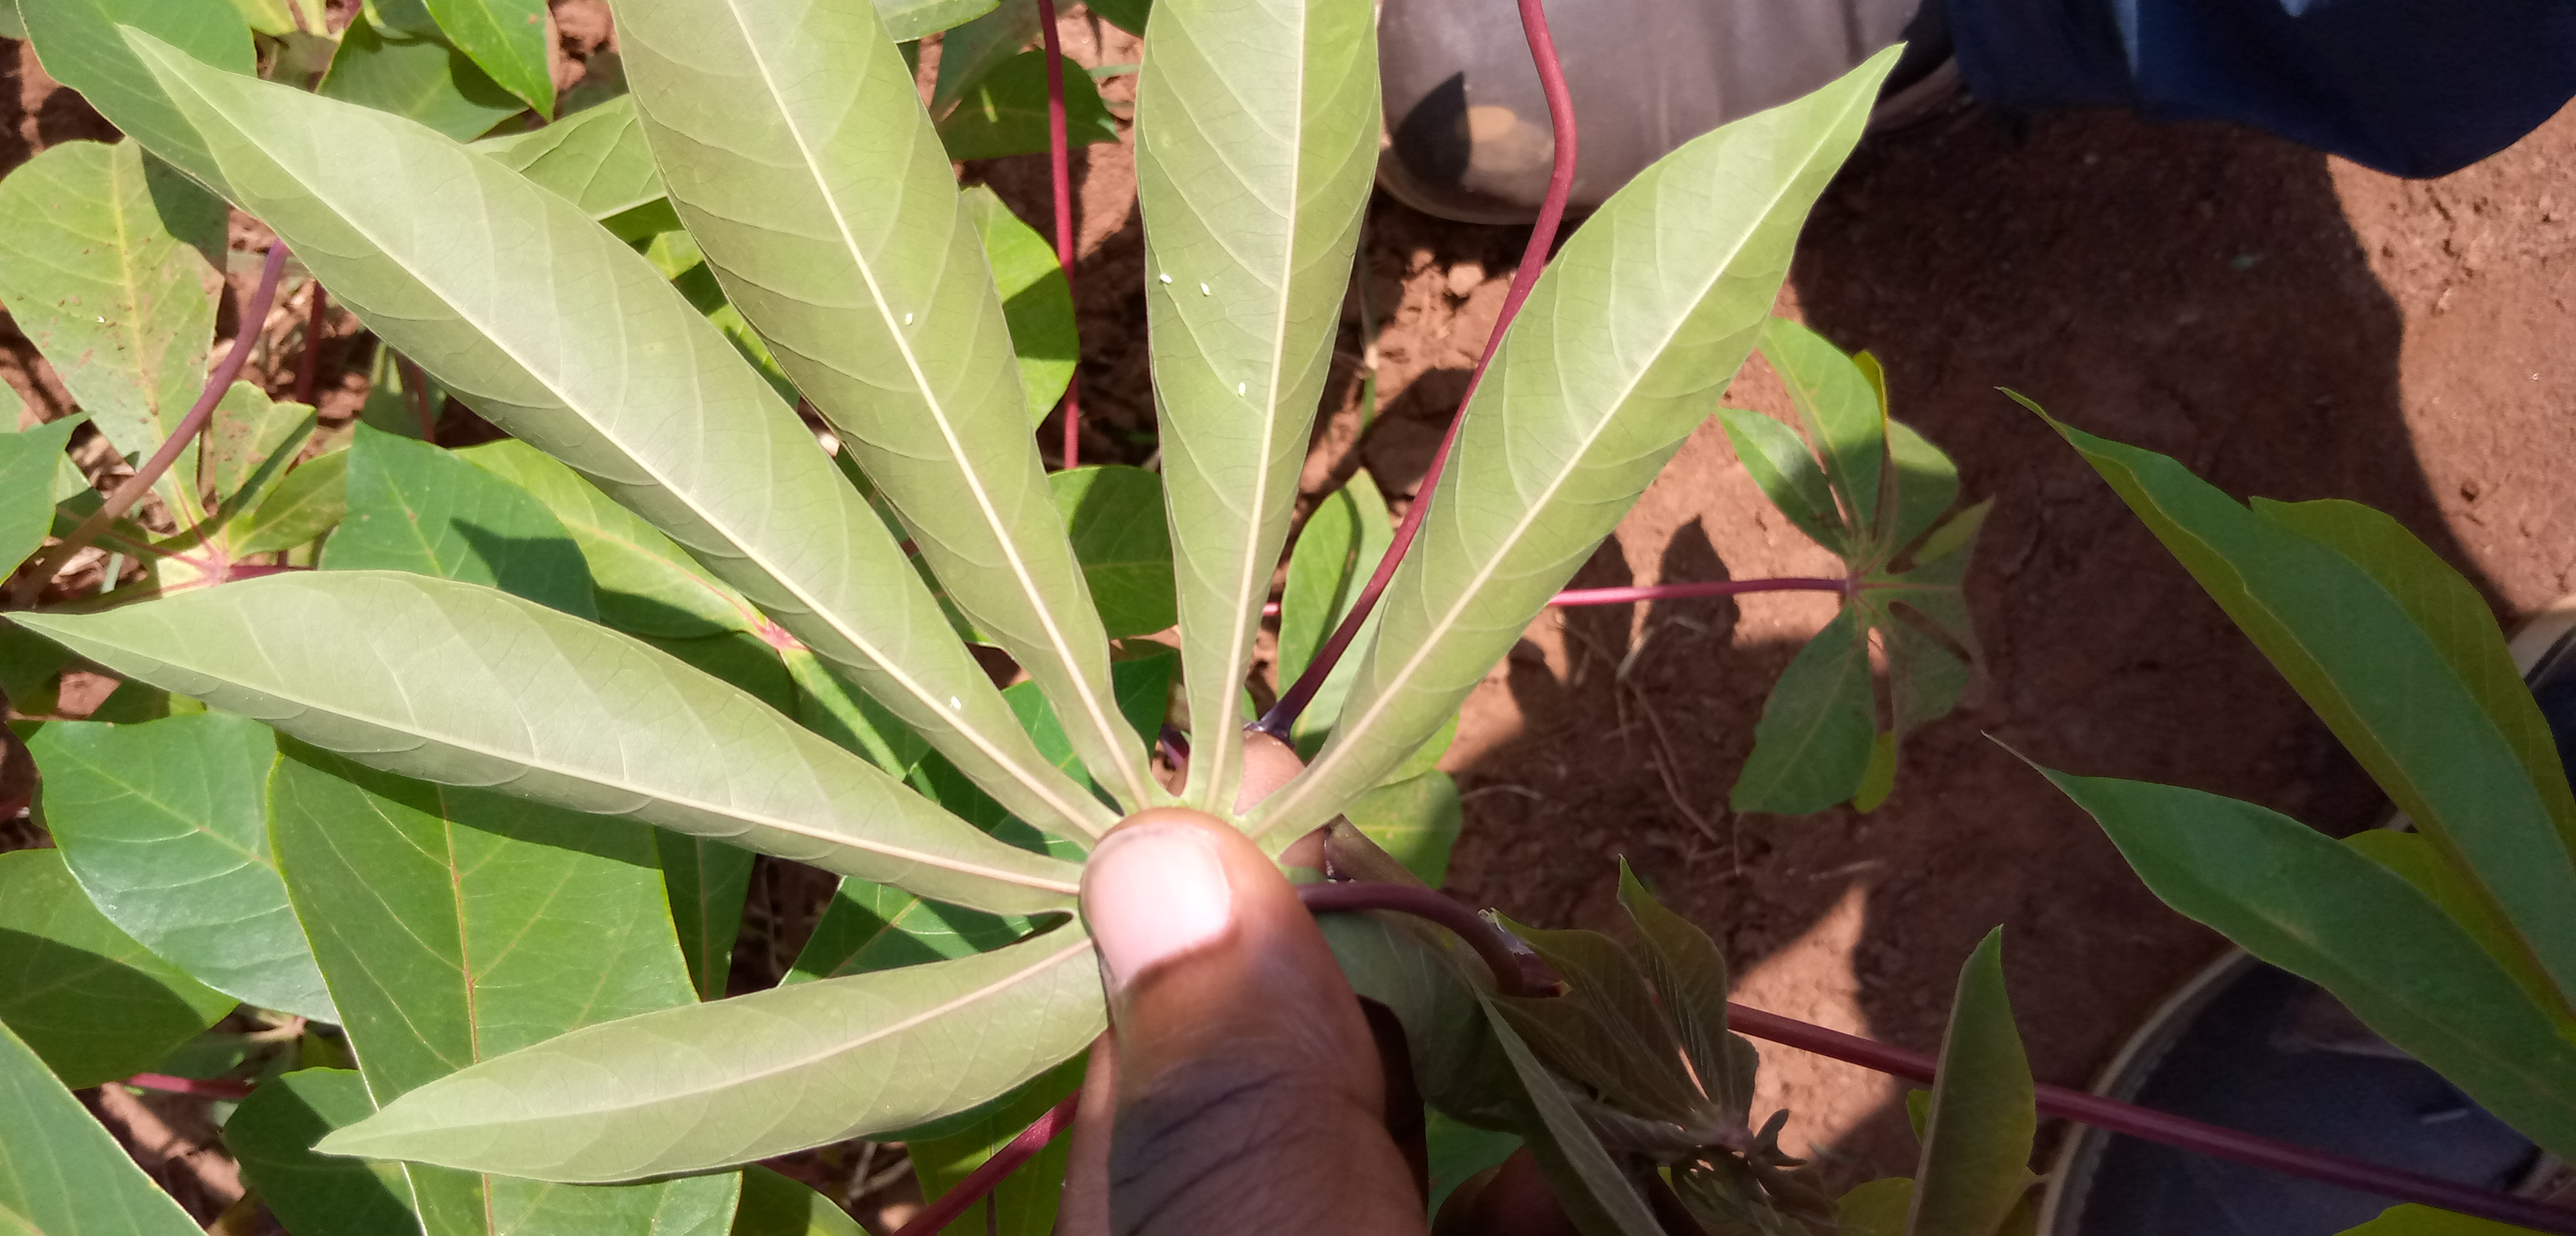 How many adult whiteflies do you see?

5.